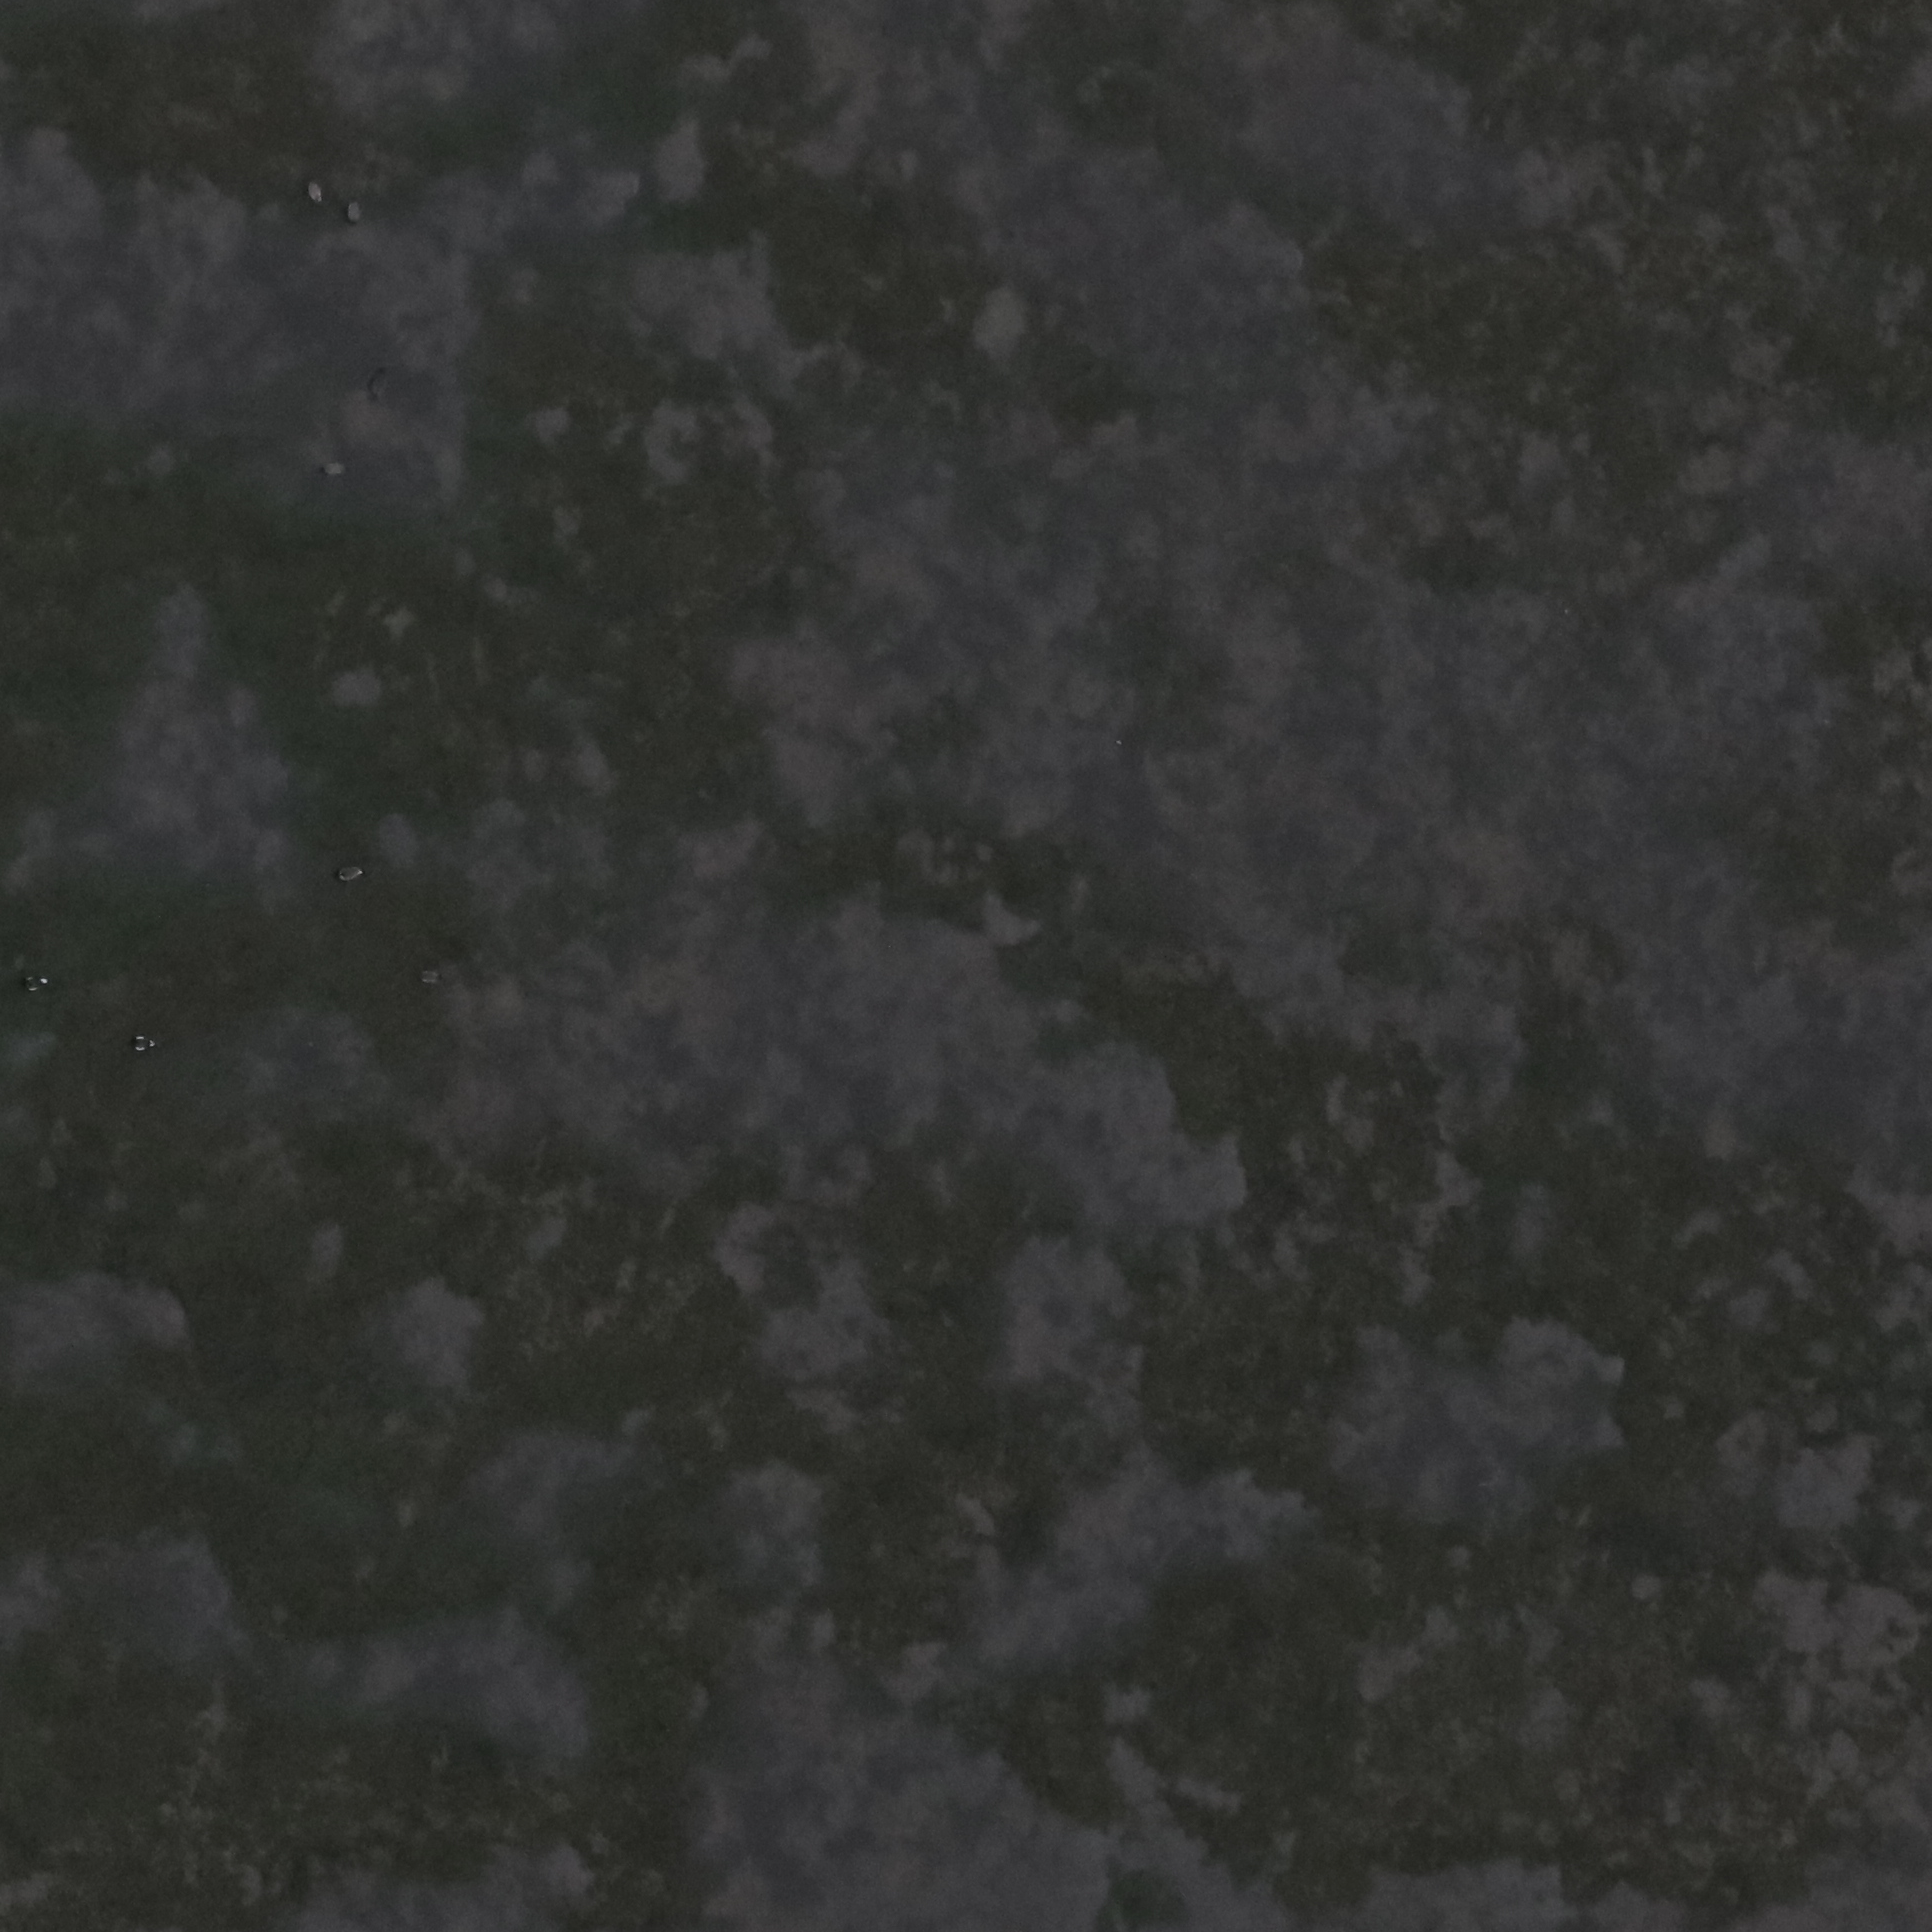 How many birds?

8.